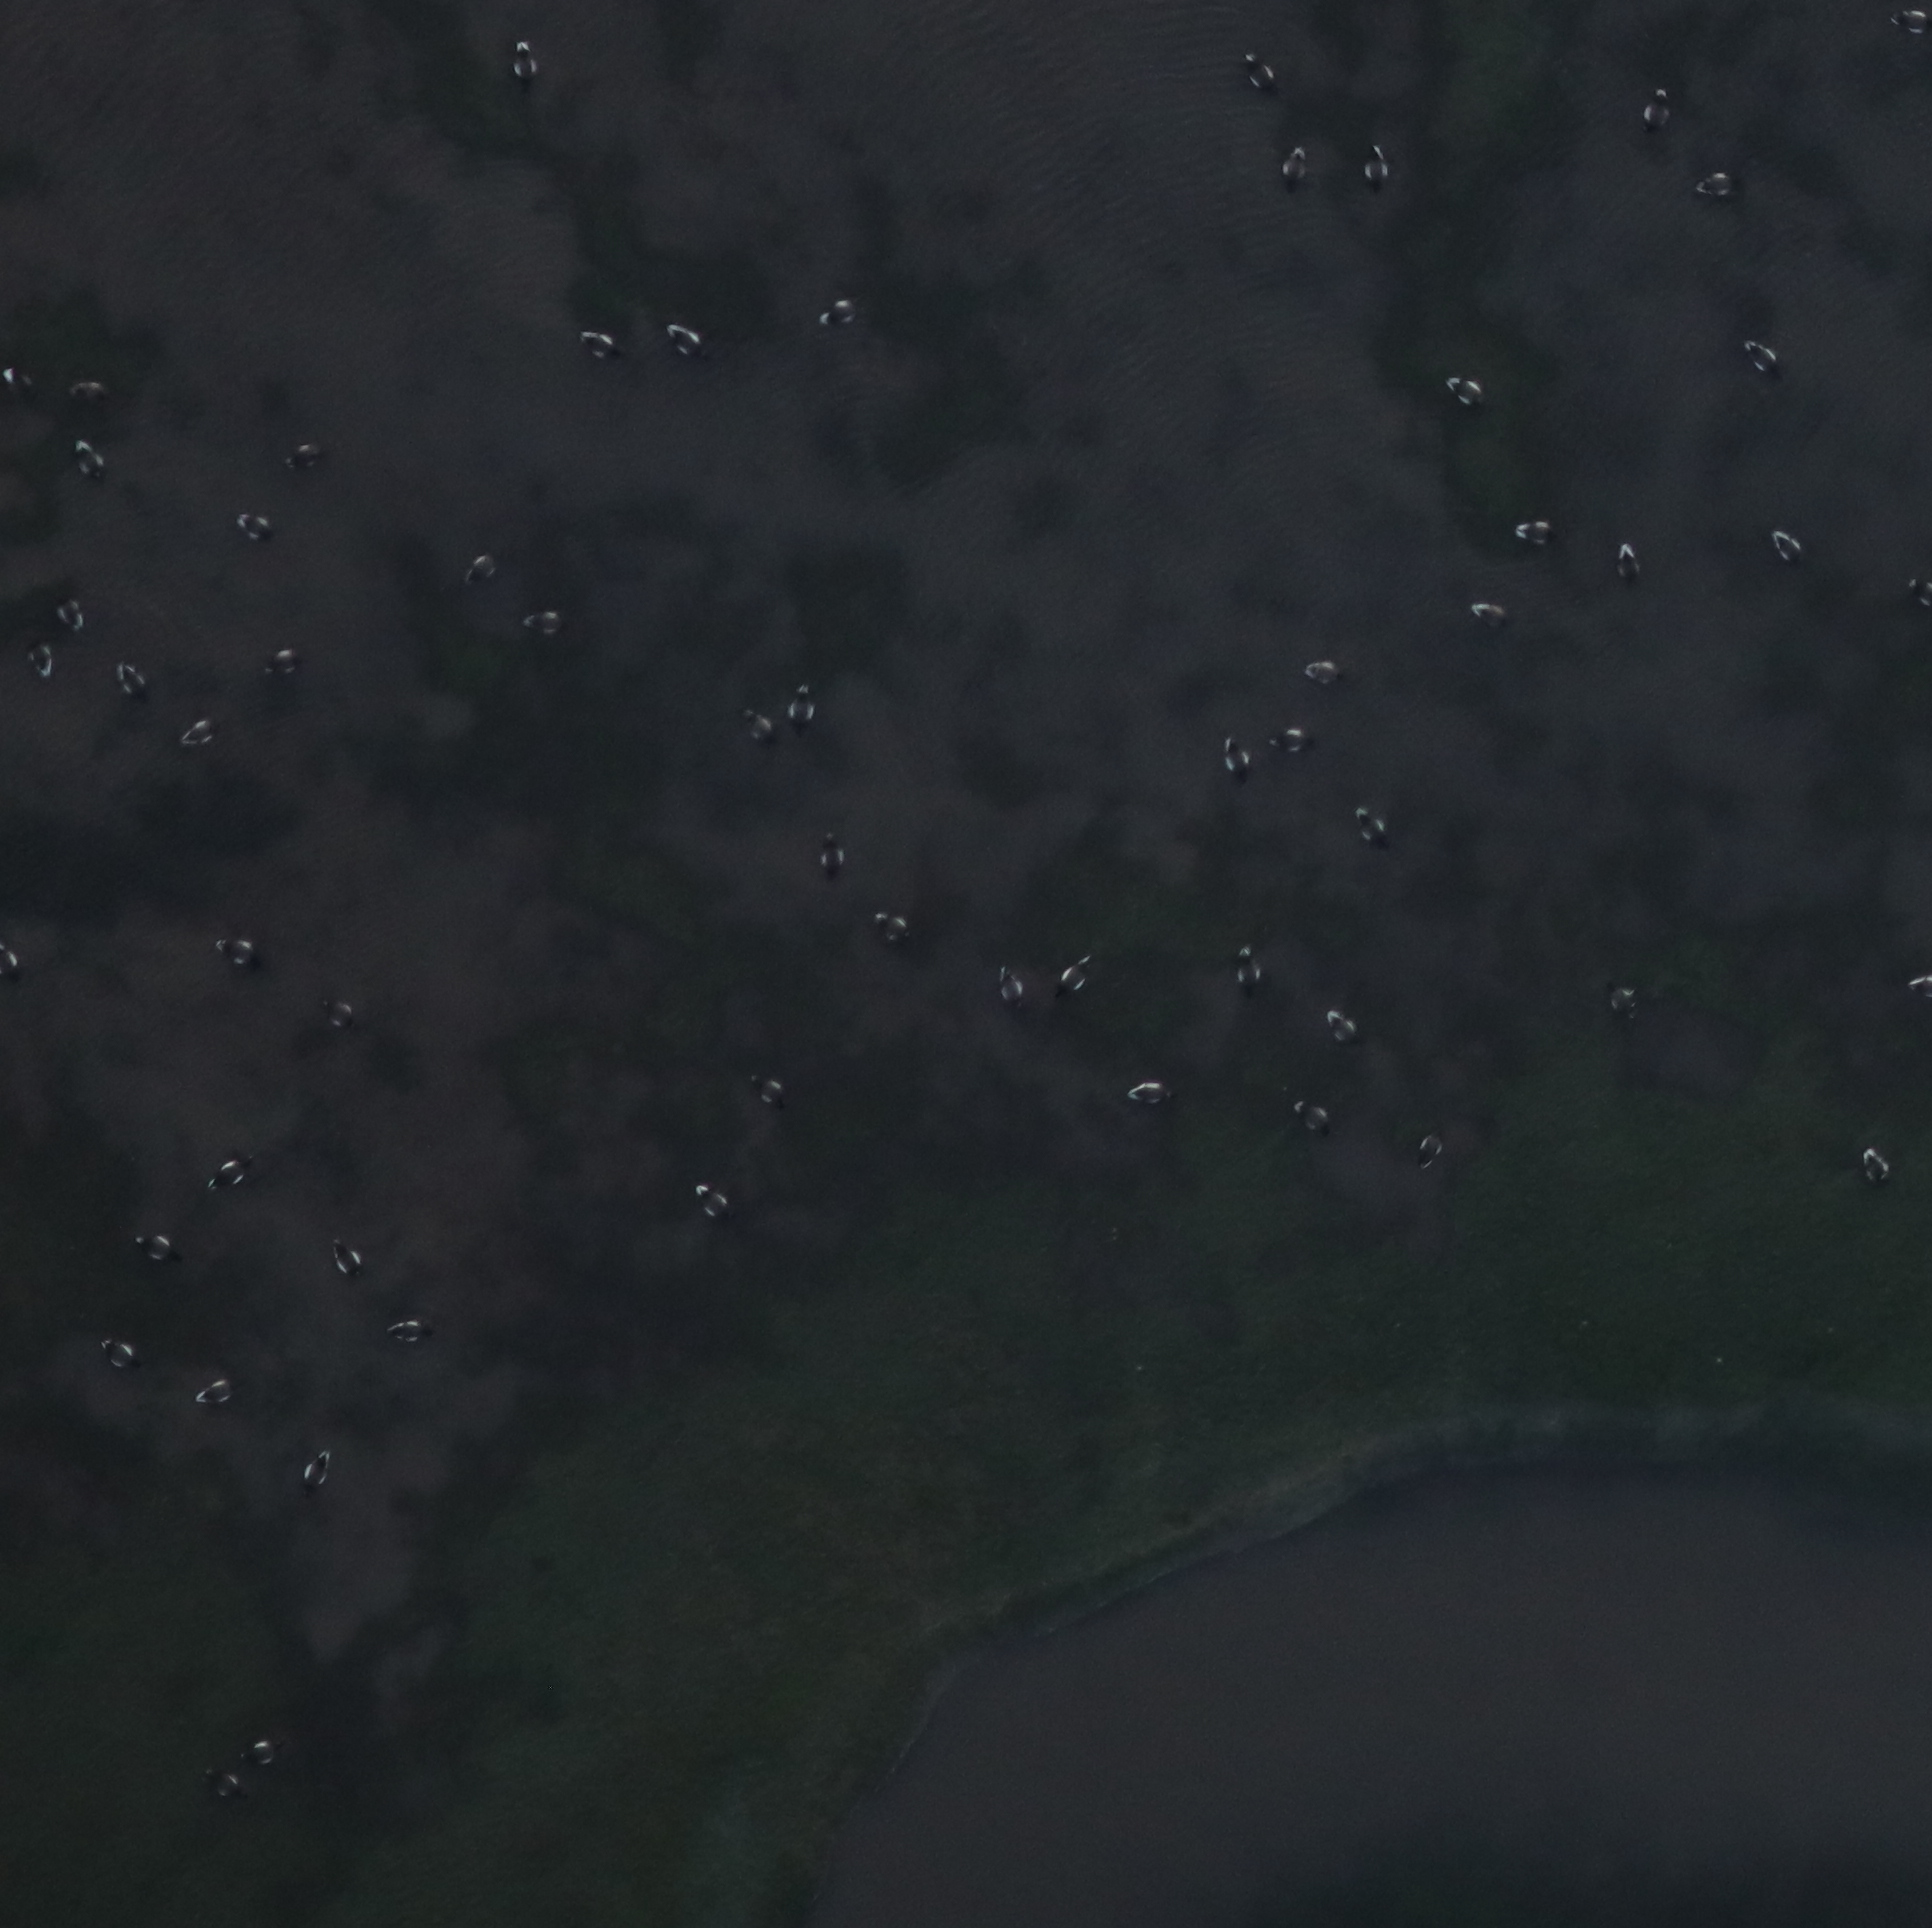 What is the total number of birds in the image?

61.